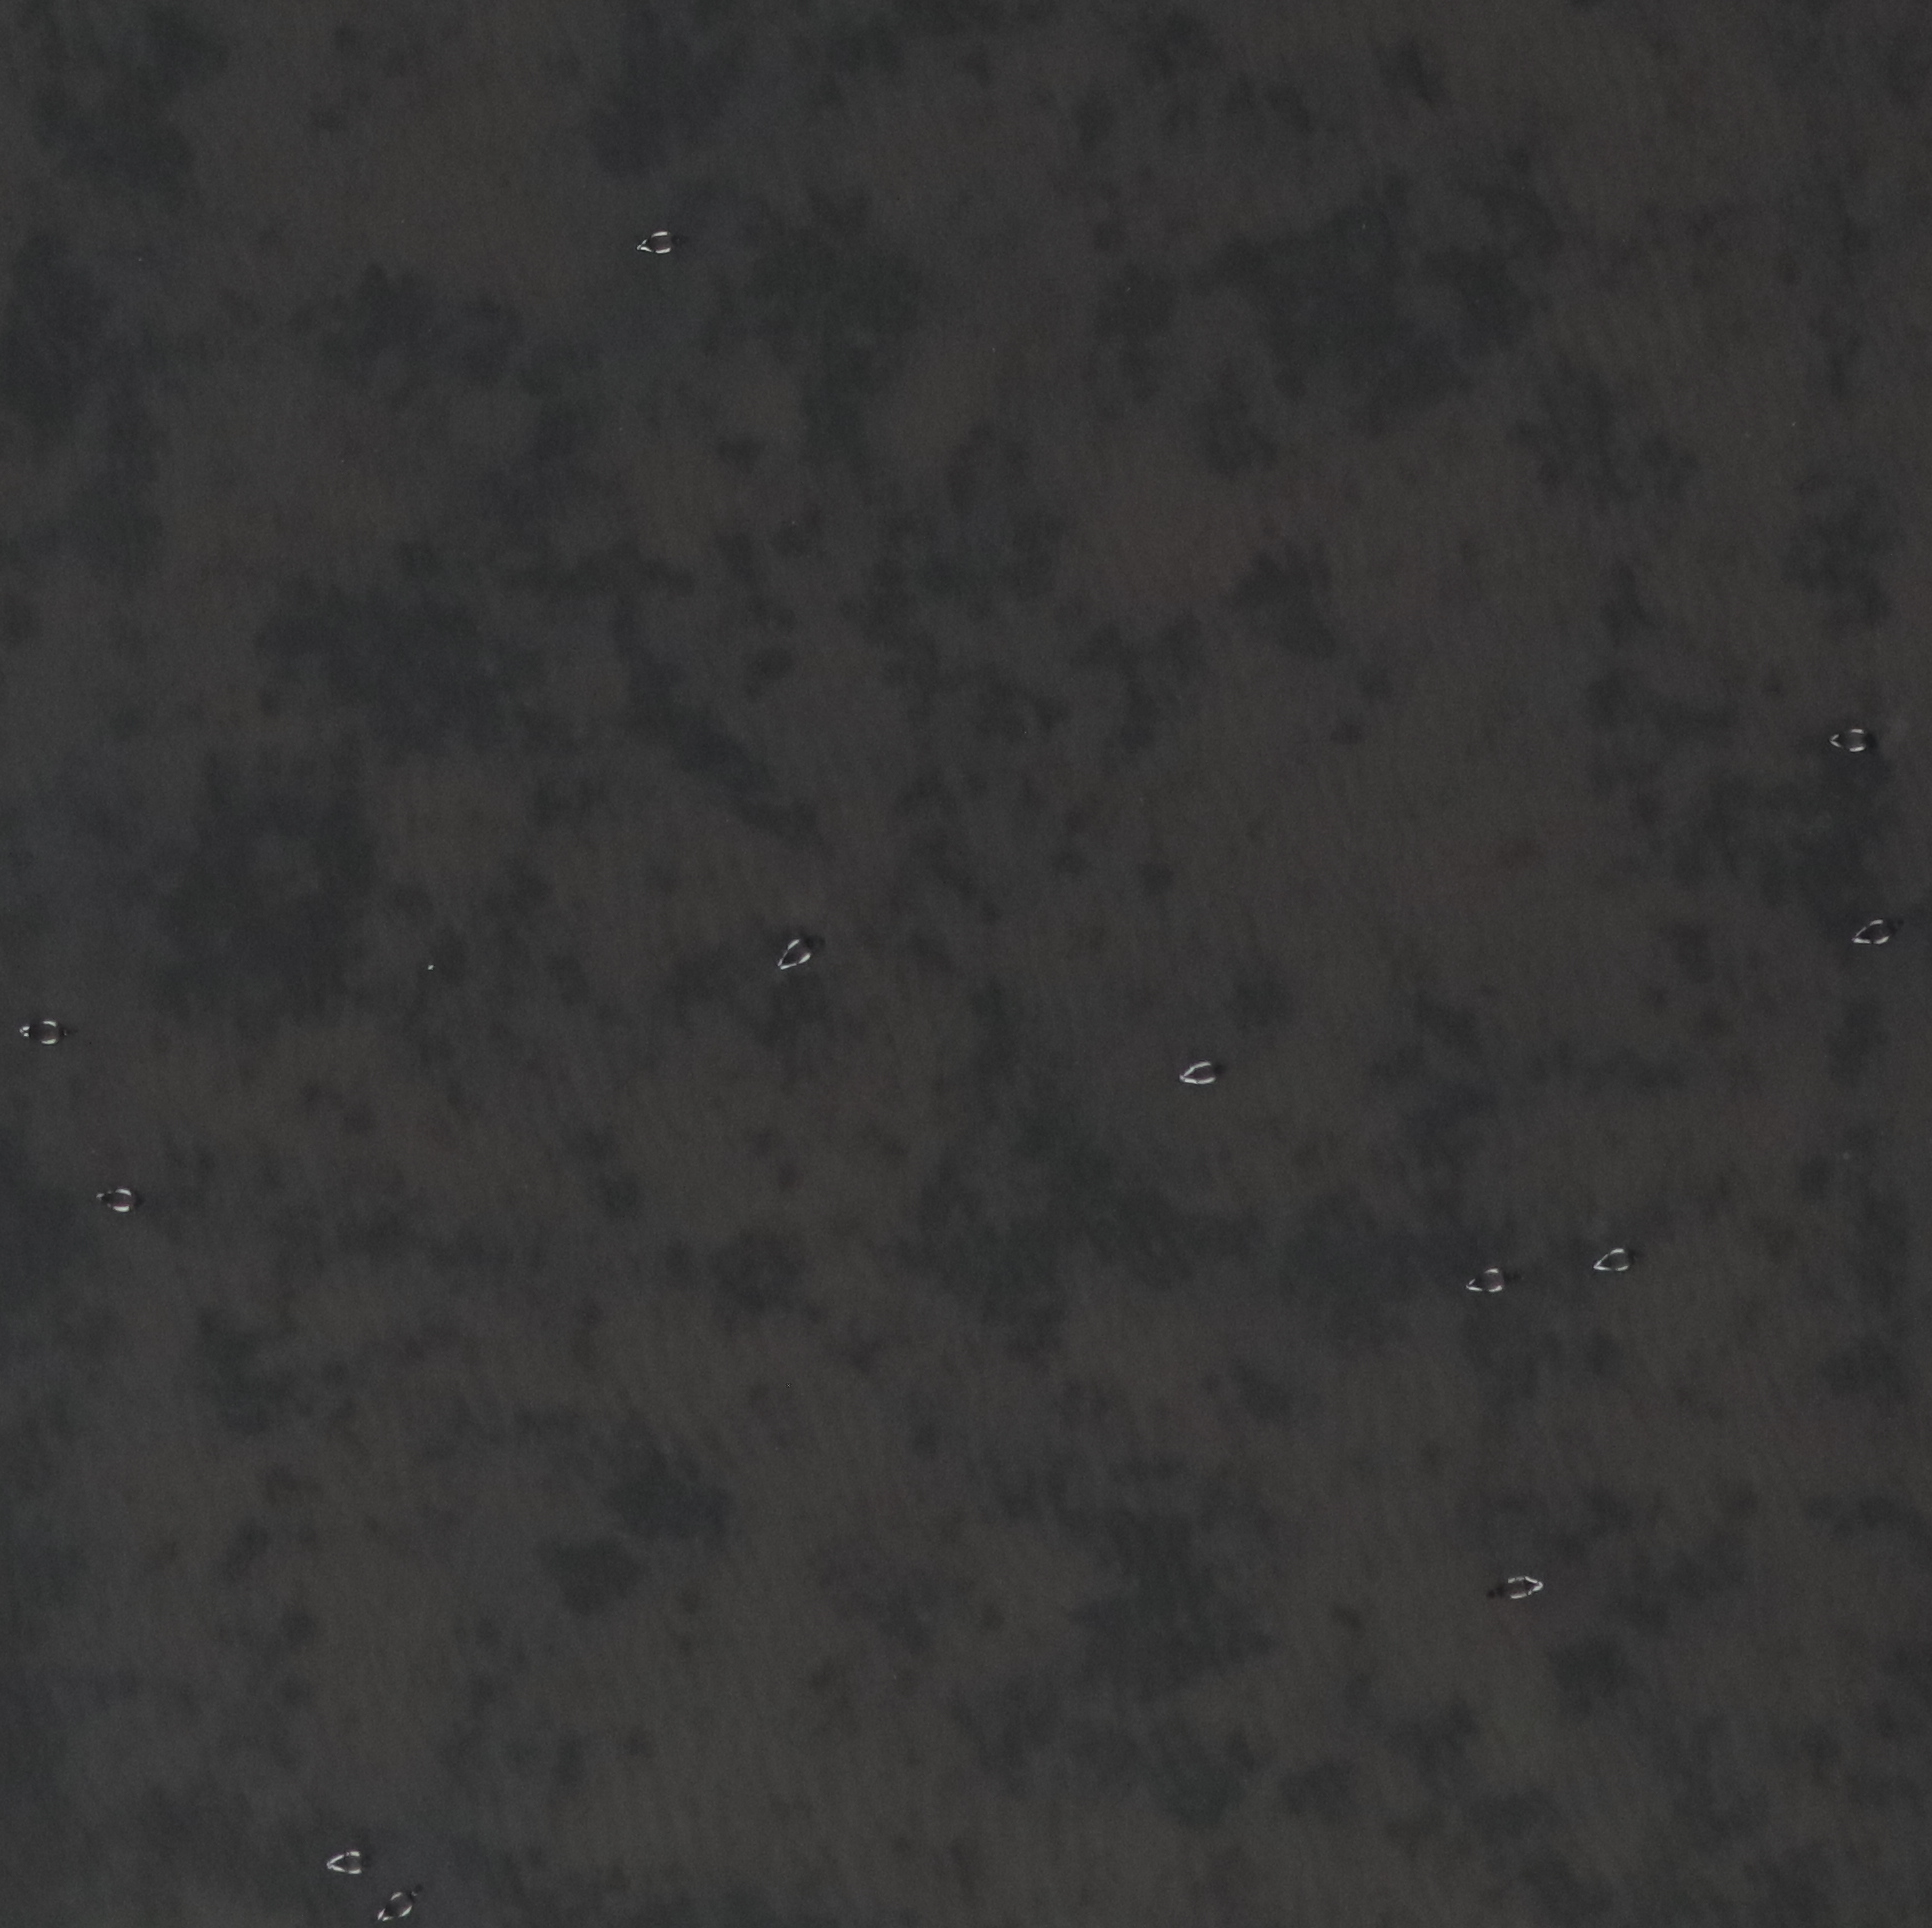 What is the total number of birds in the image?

12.